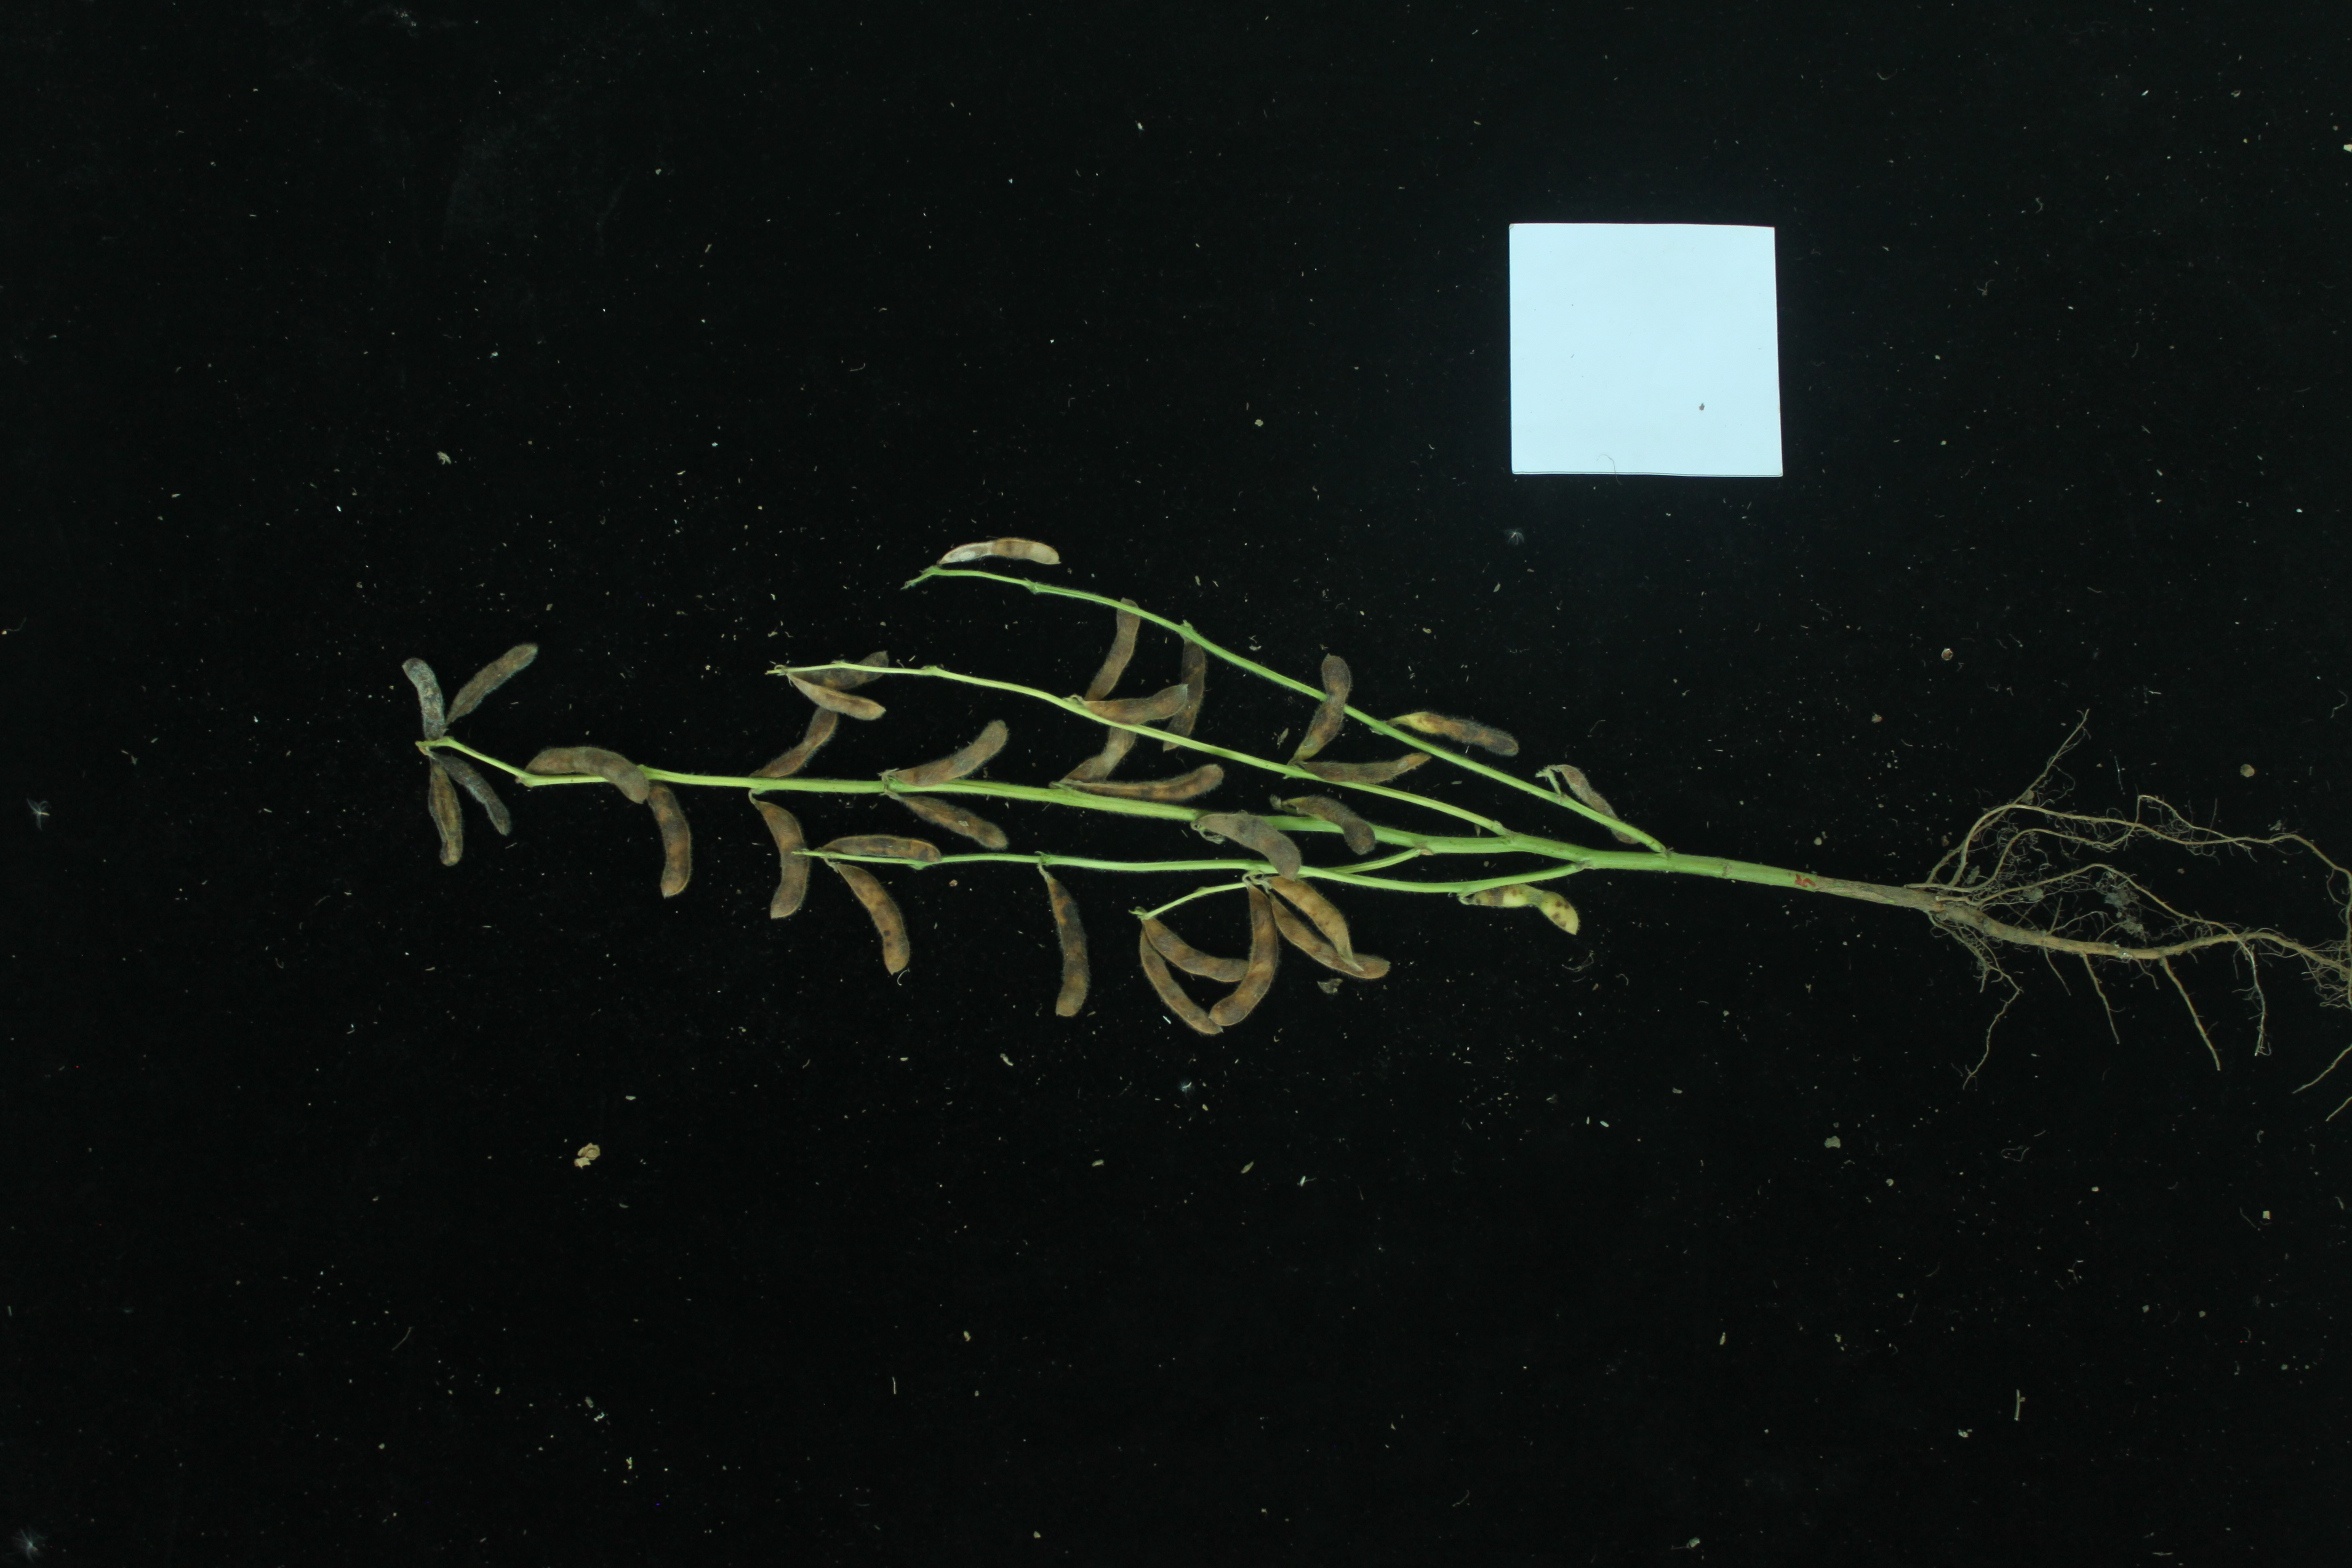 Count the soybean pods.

33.